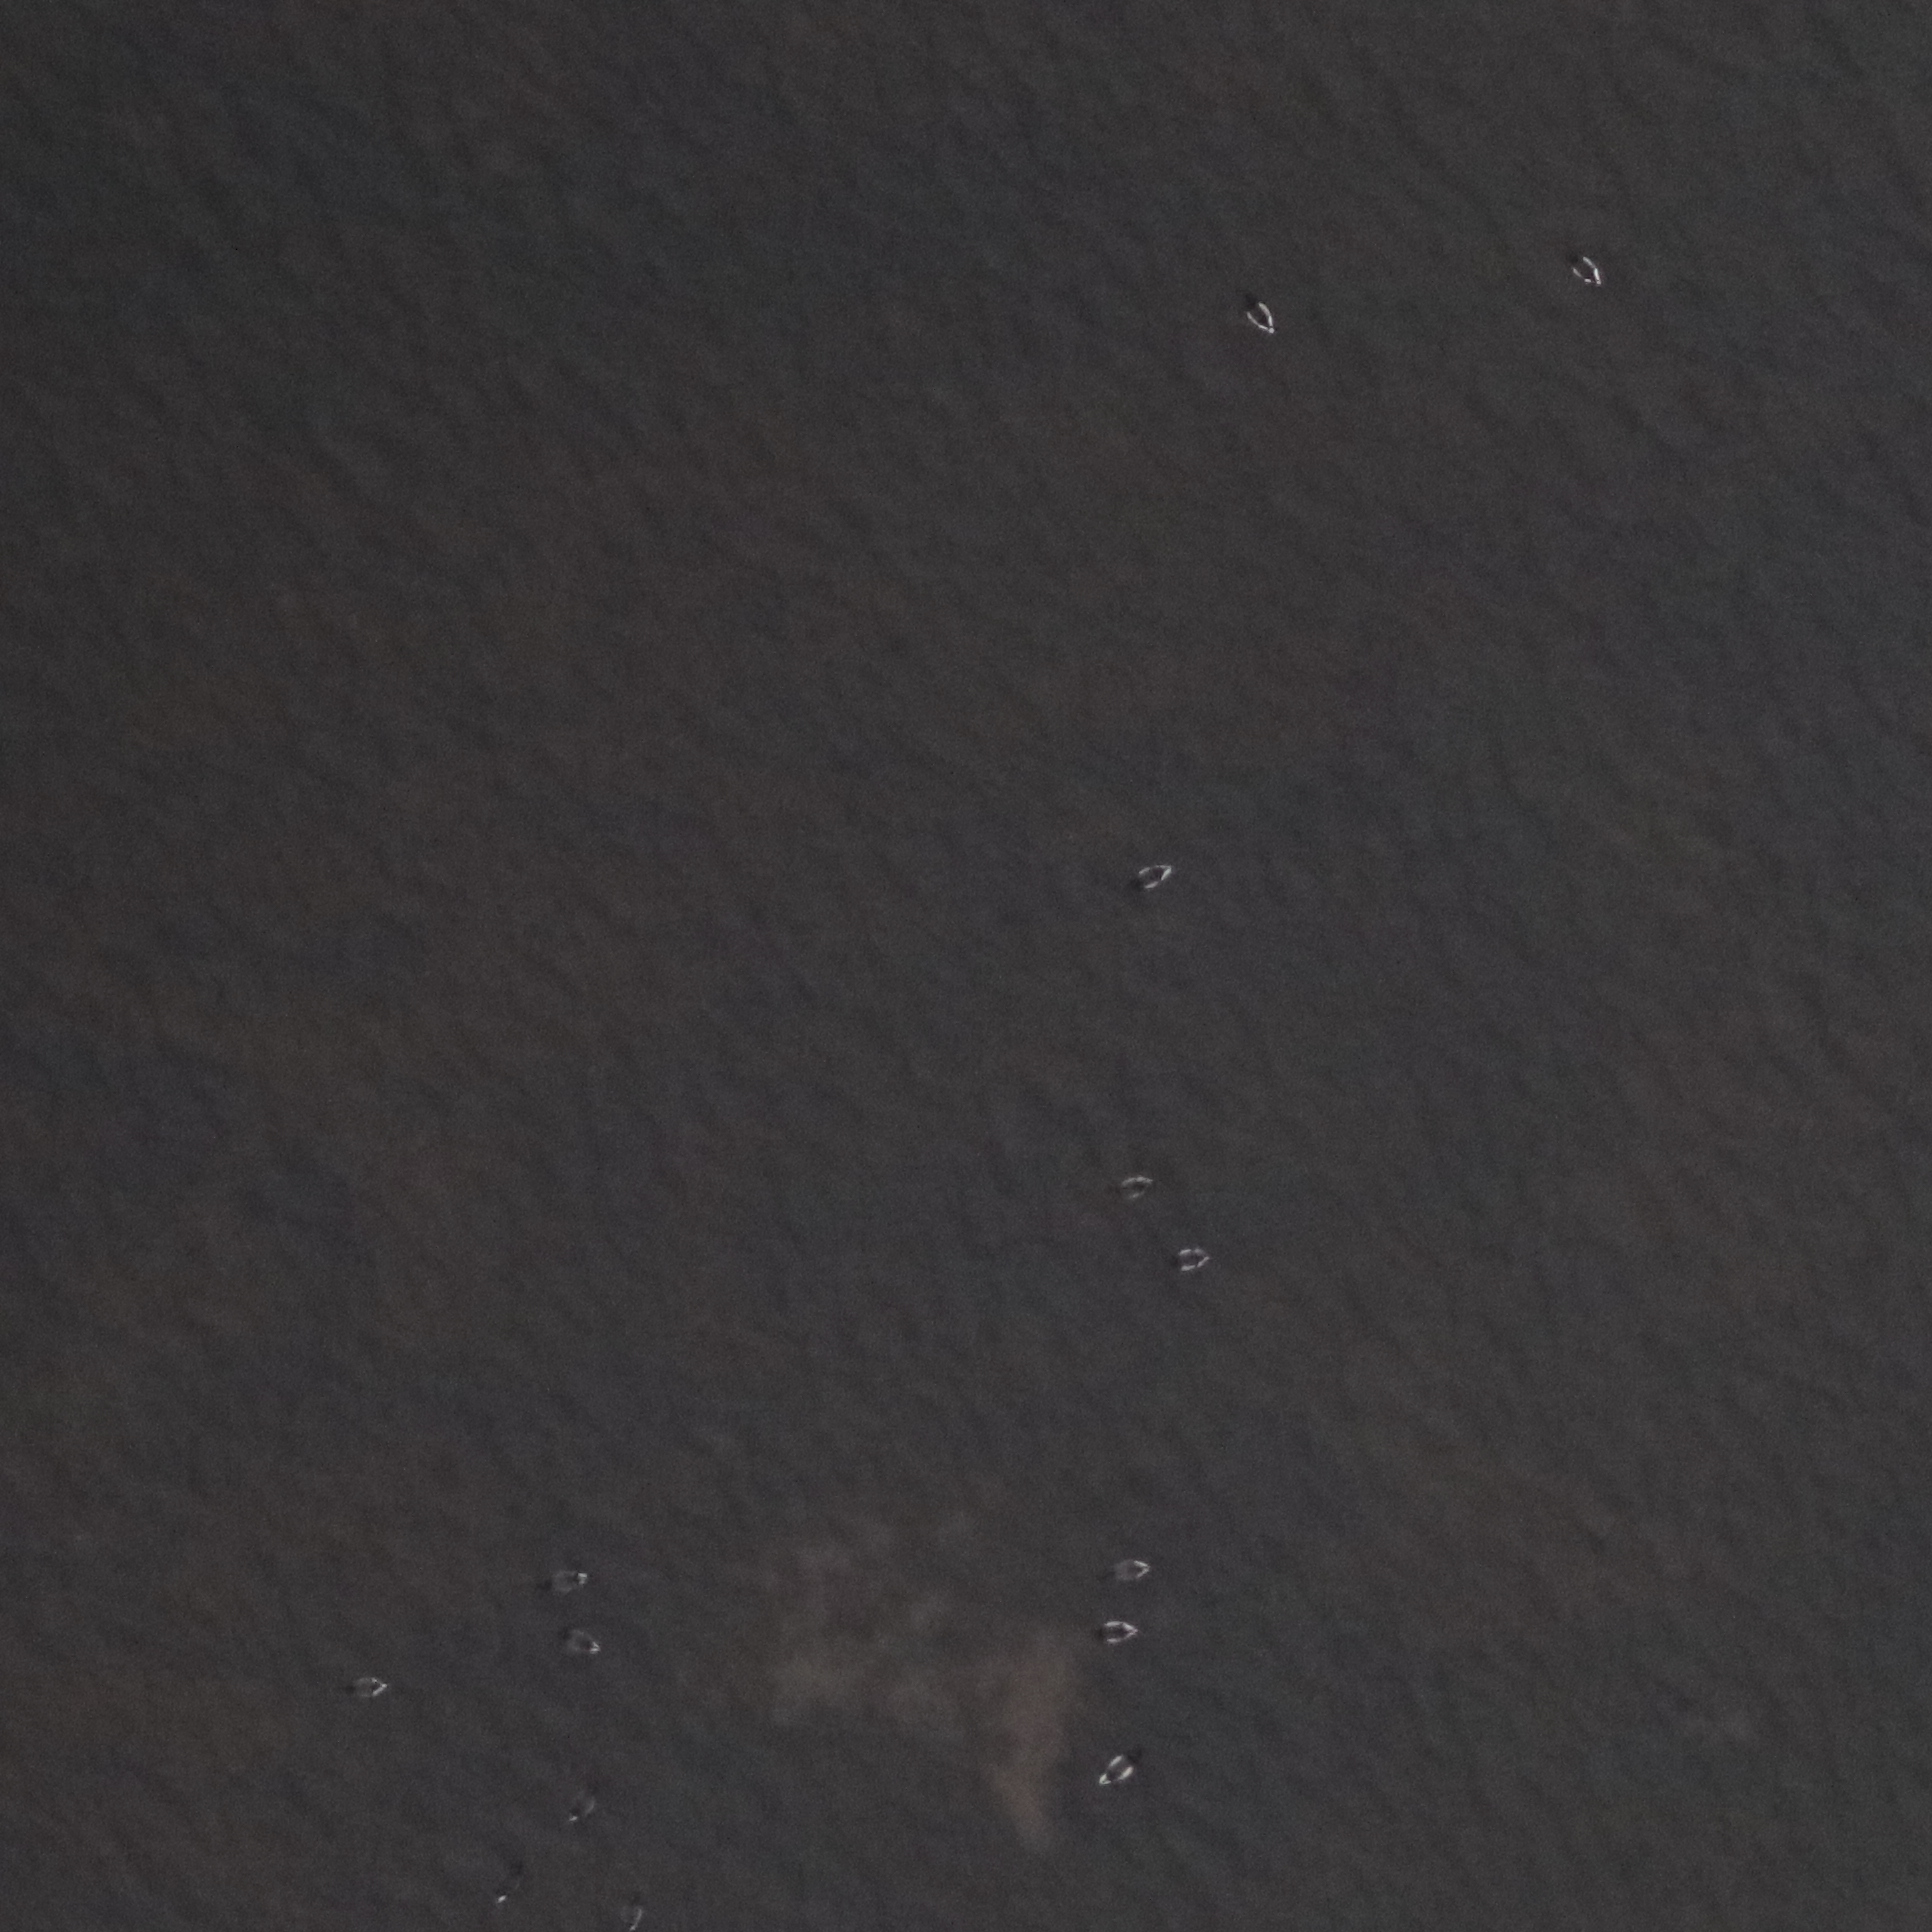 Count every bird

14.